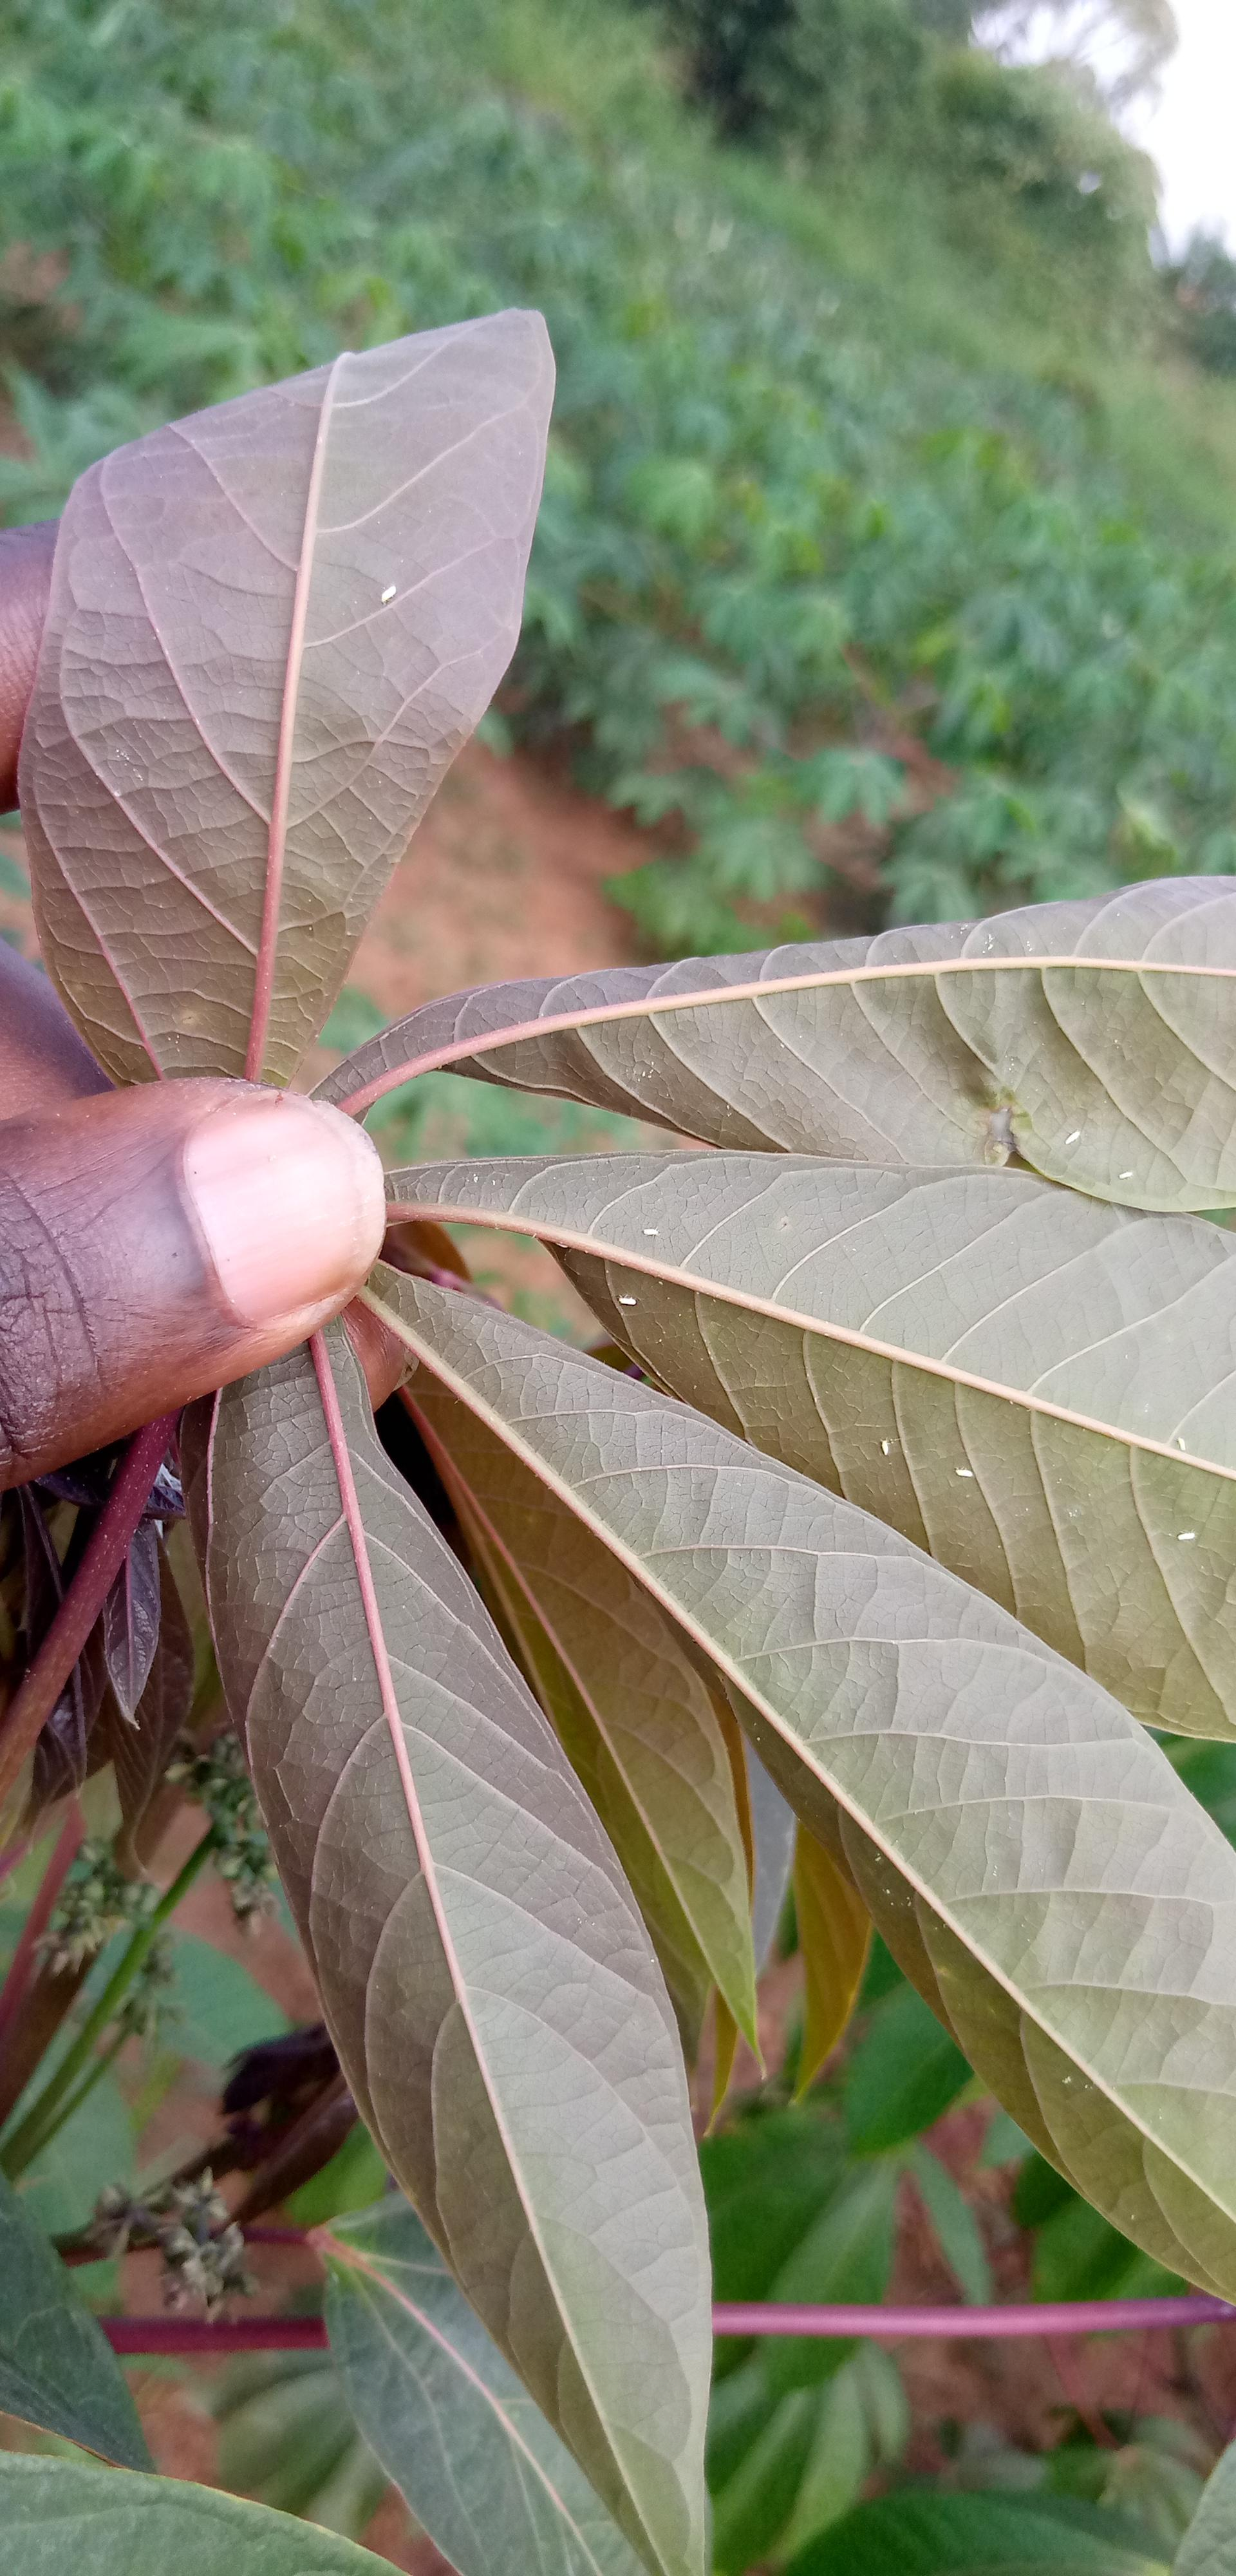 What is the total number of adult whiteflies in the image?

9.